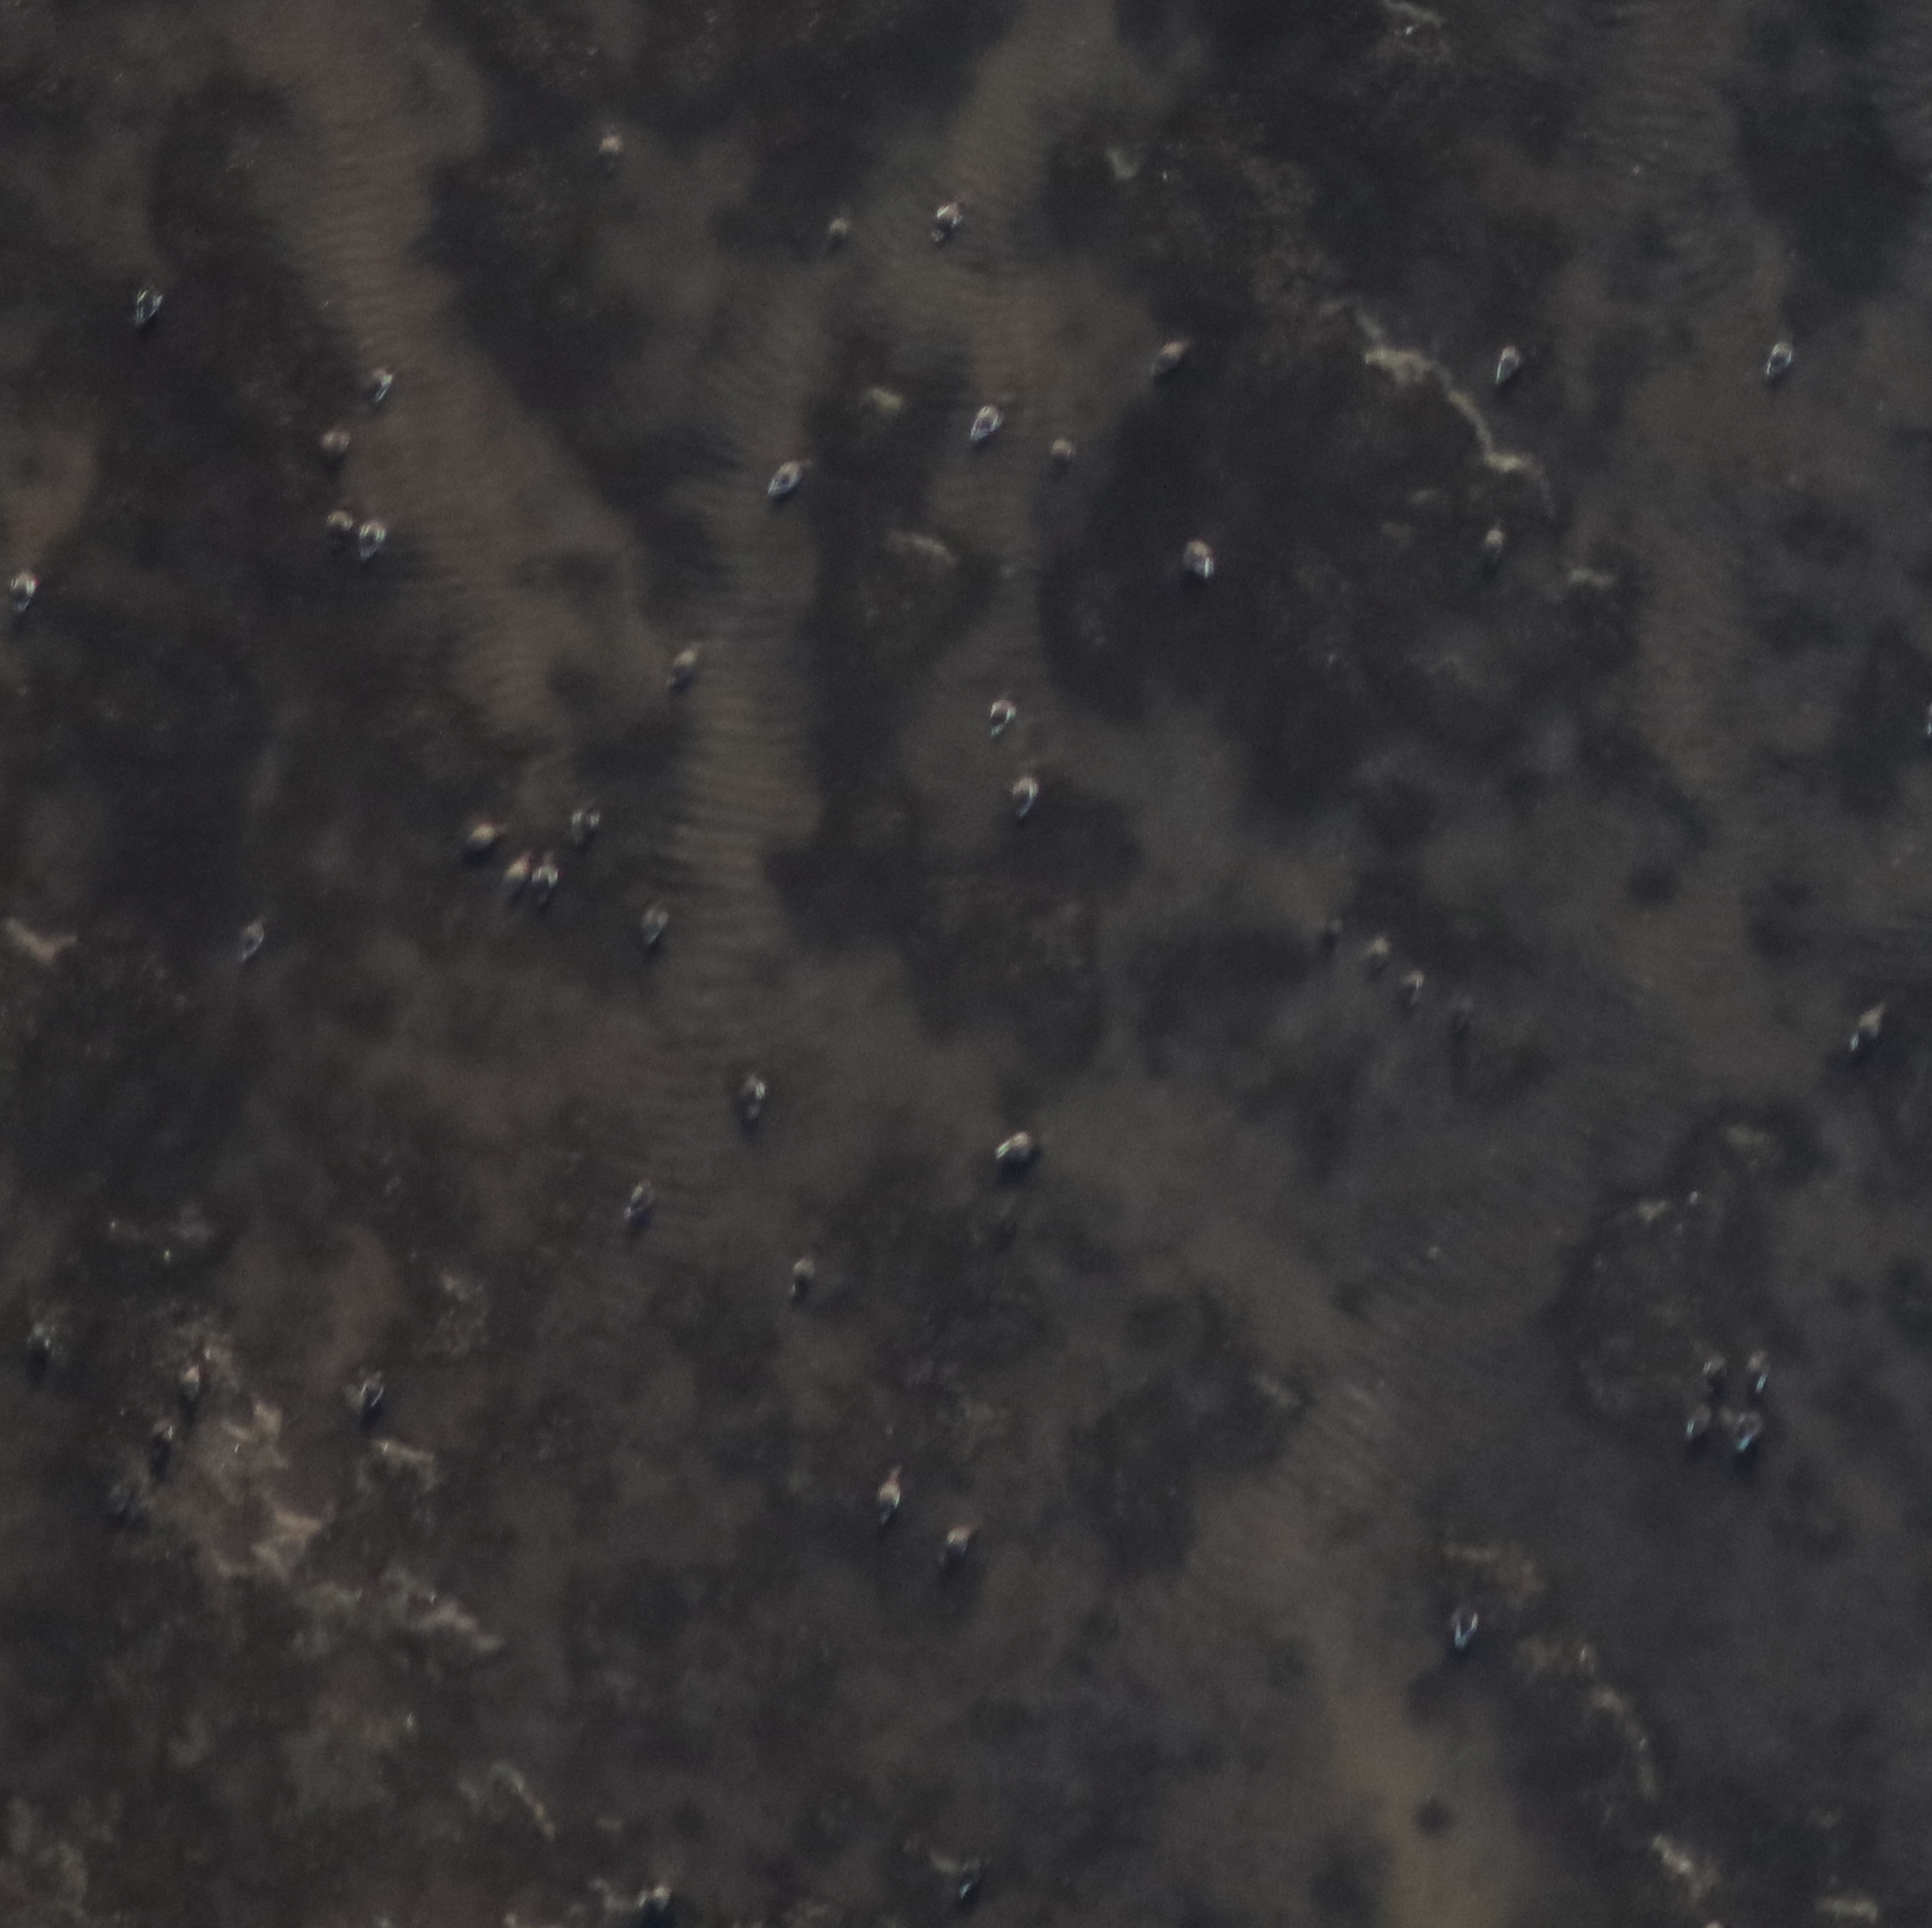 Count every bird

44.